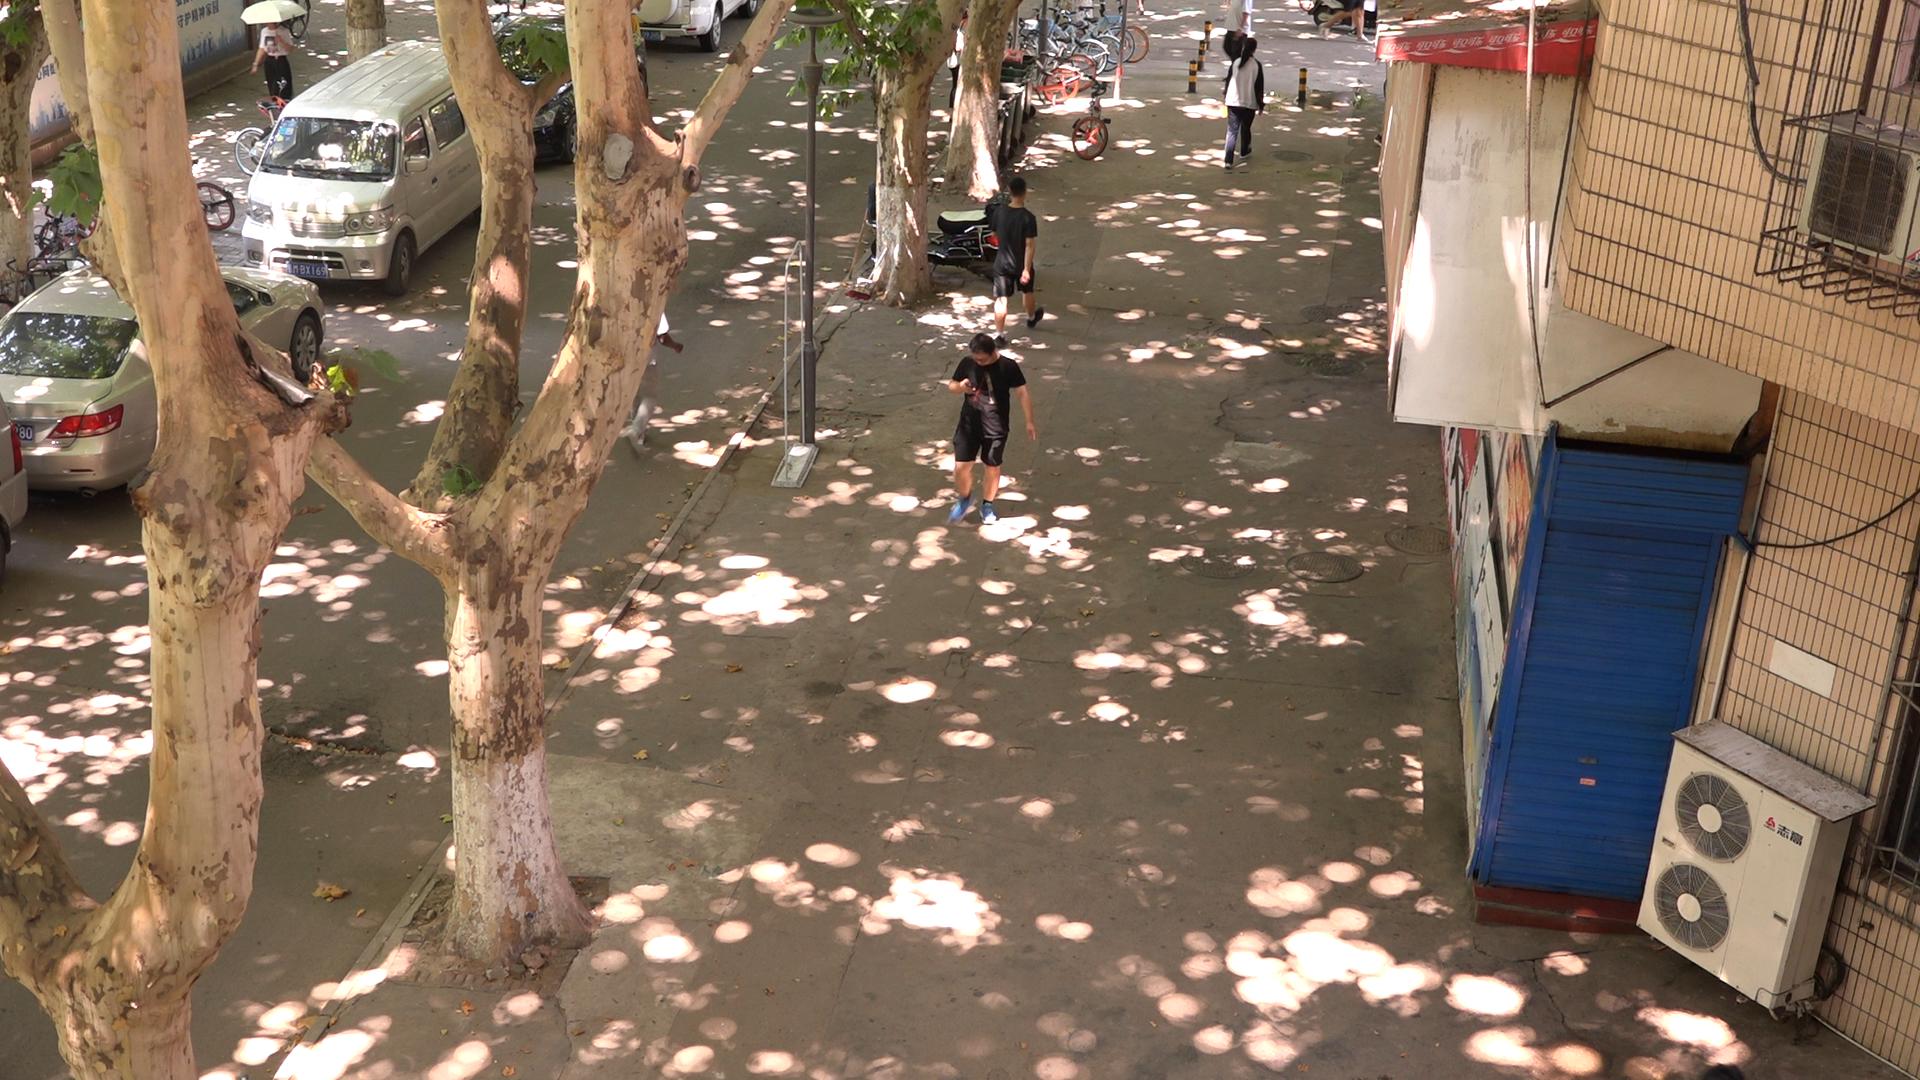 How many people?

4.